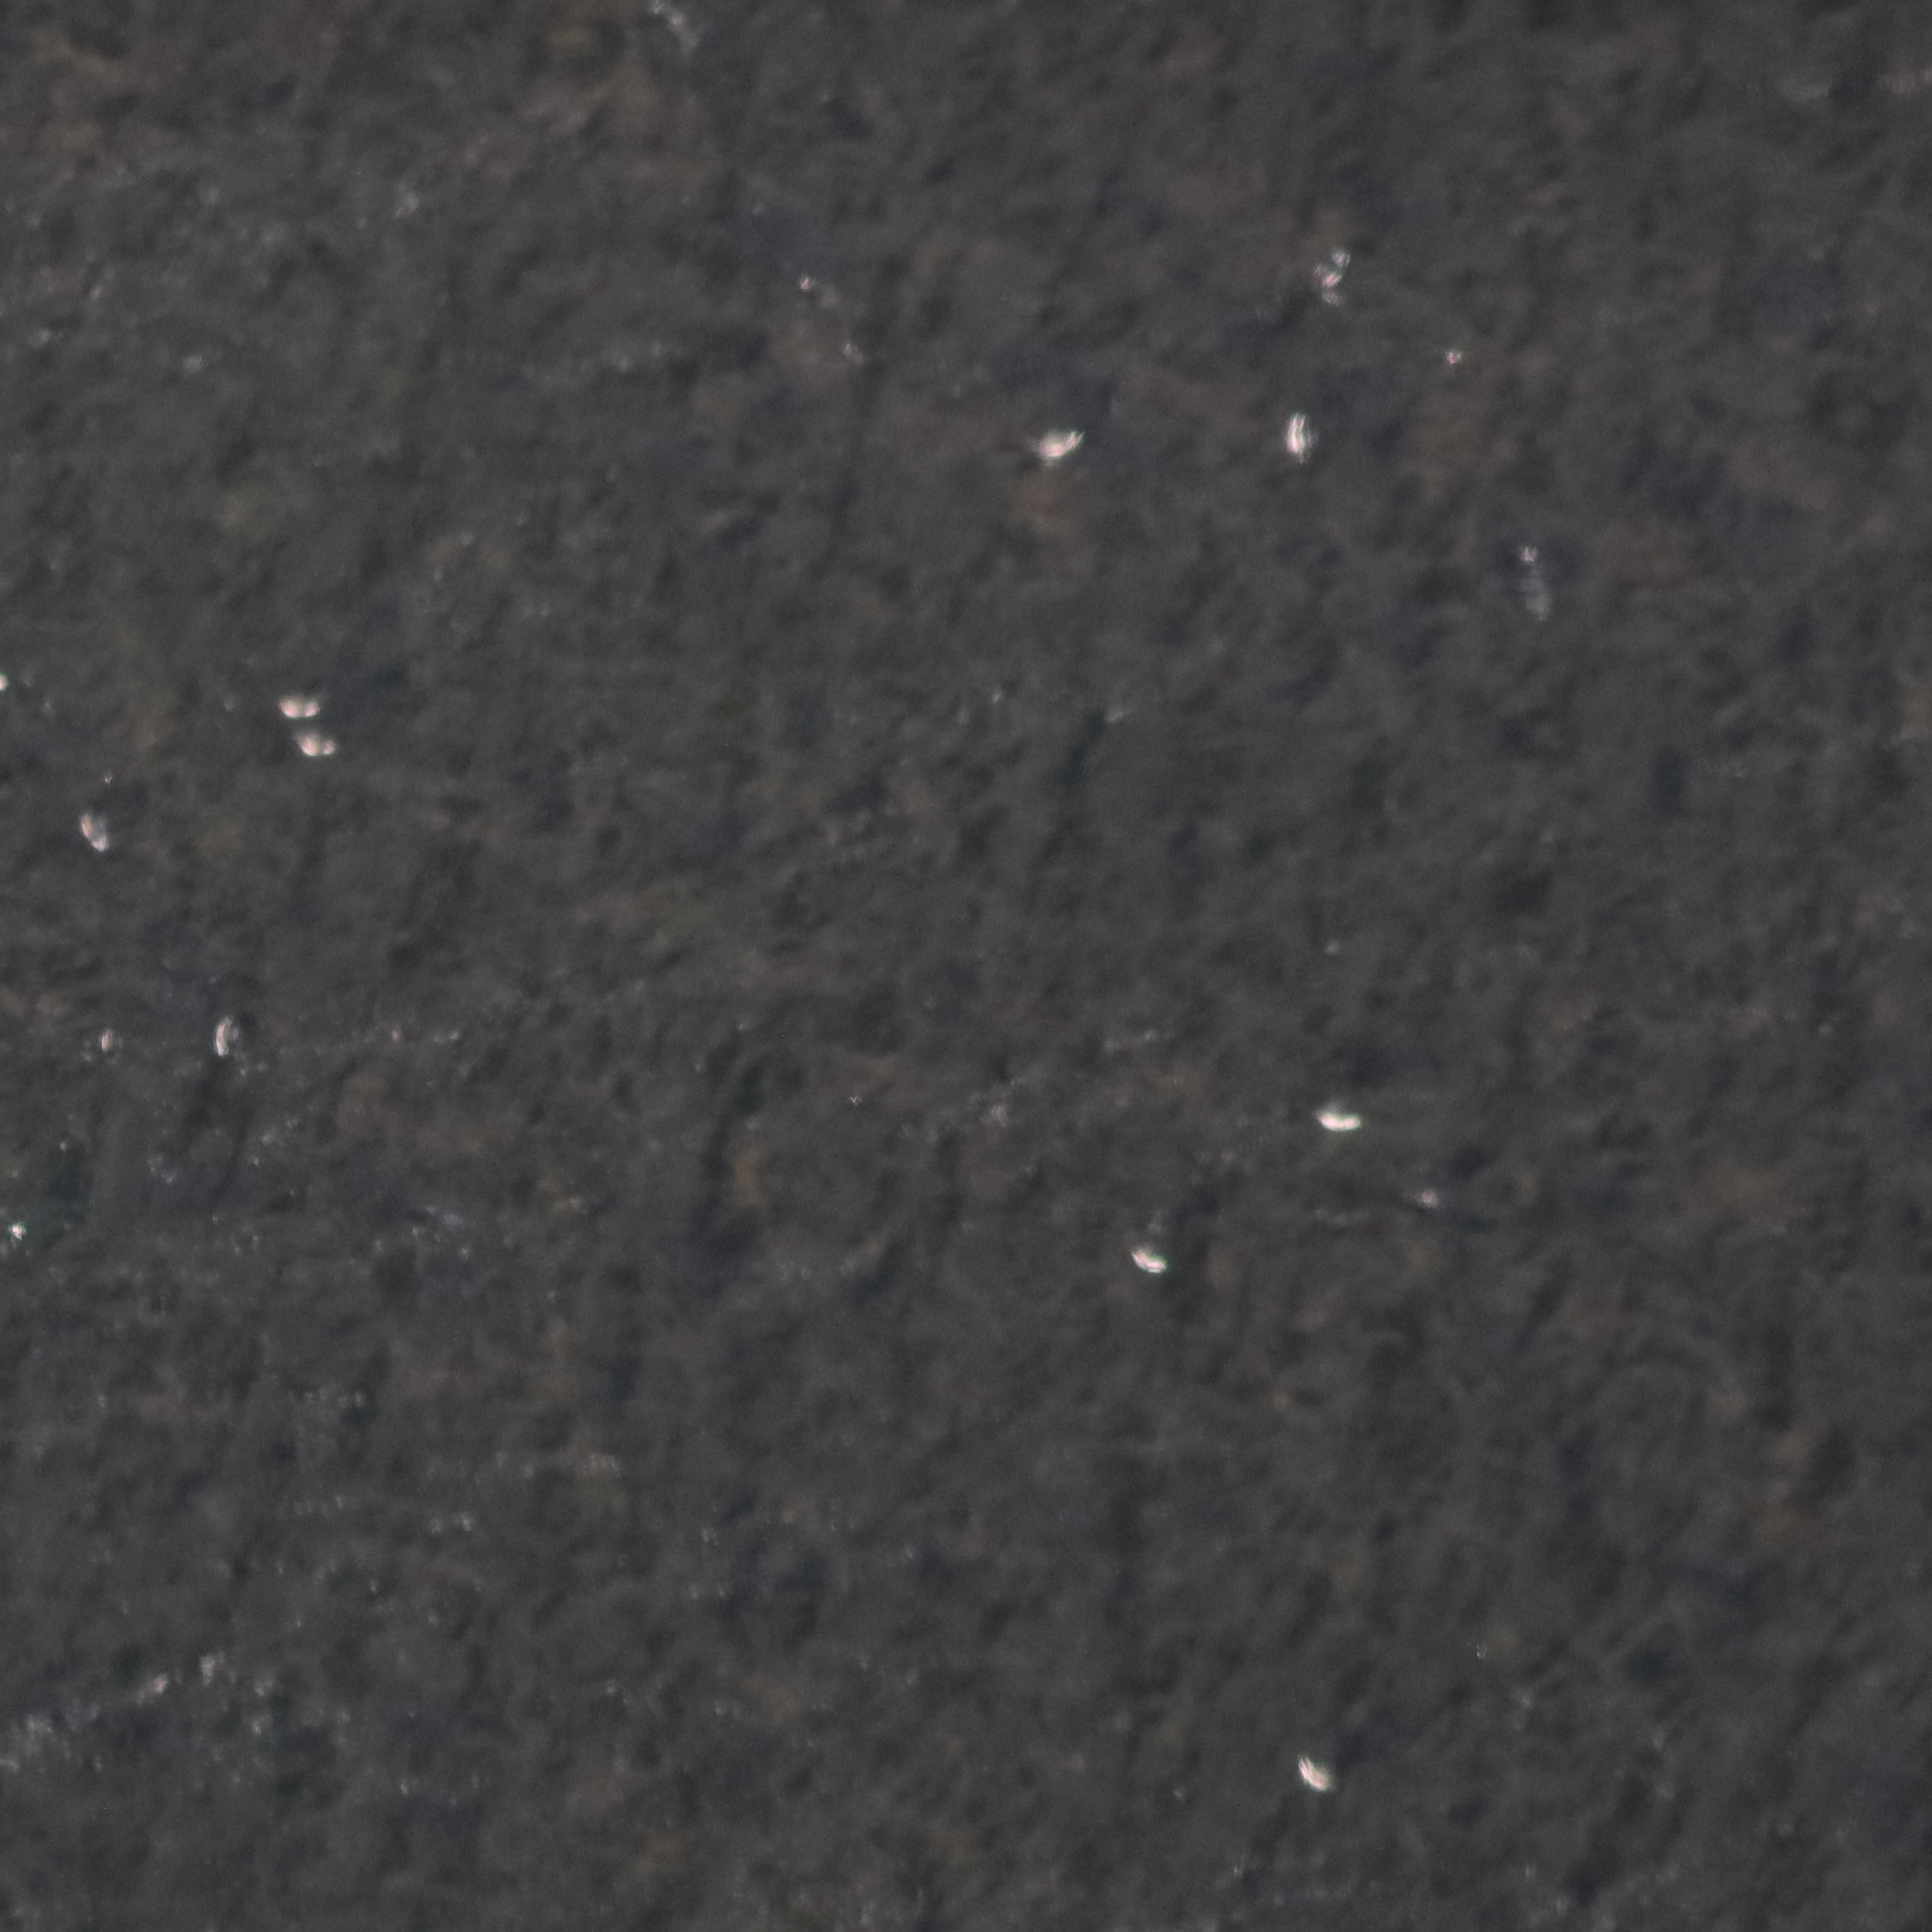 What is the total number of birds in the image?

11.